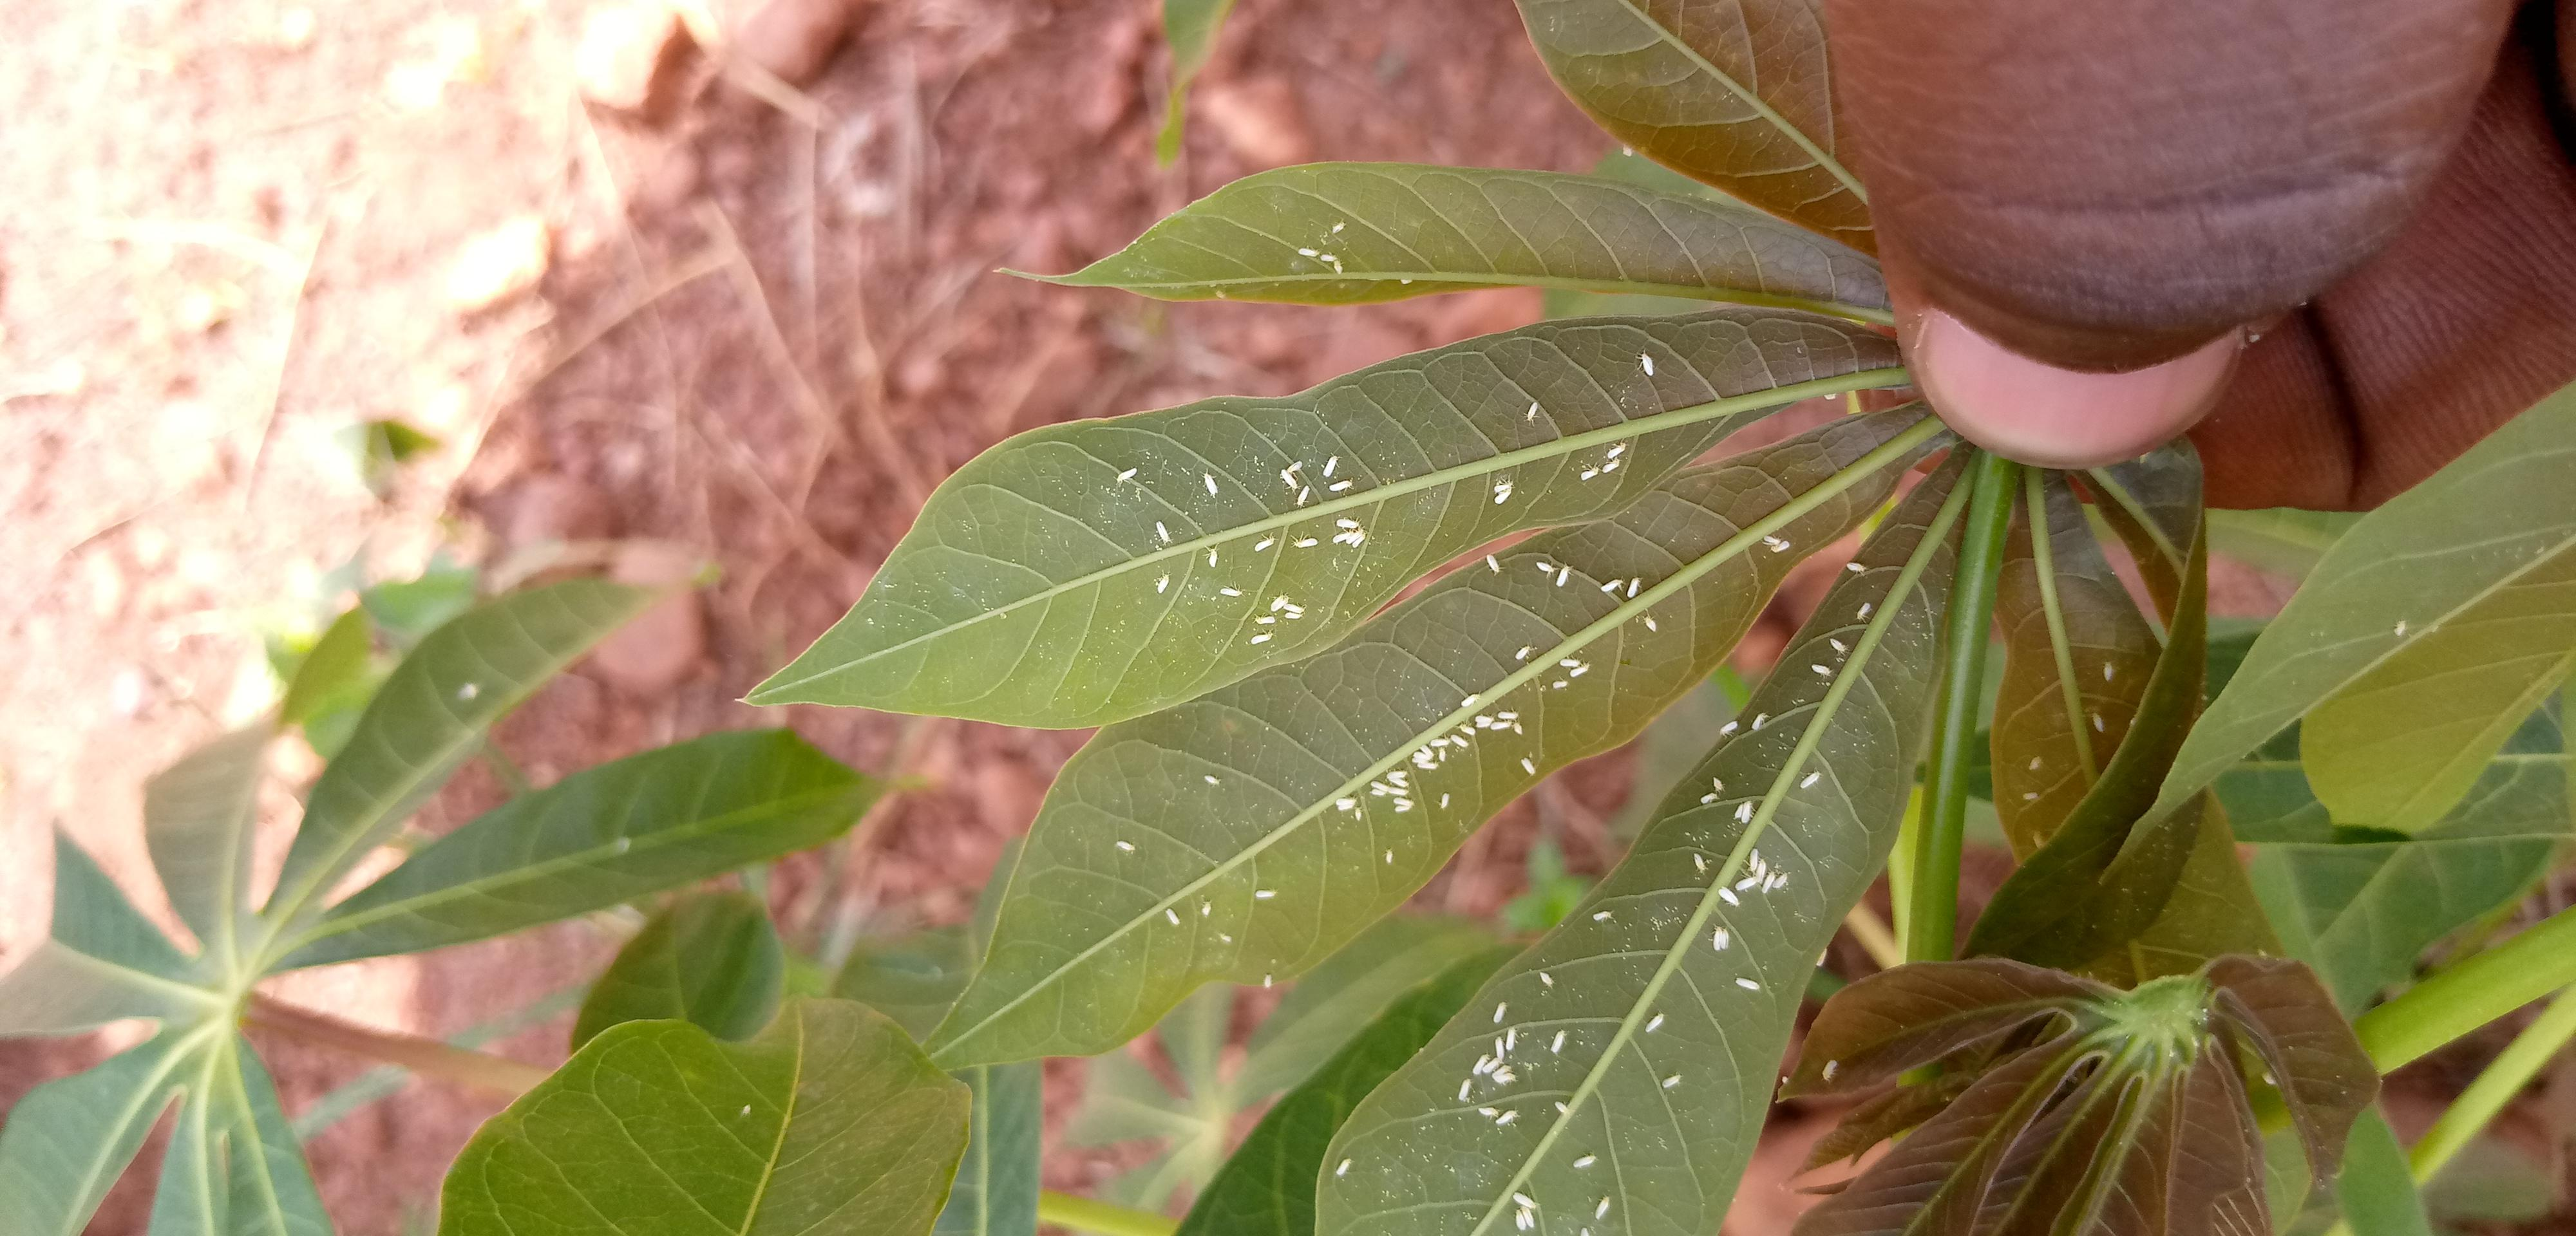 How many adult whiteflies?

129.